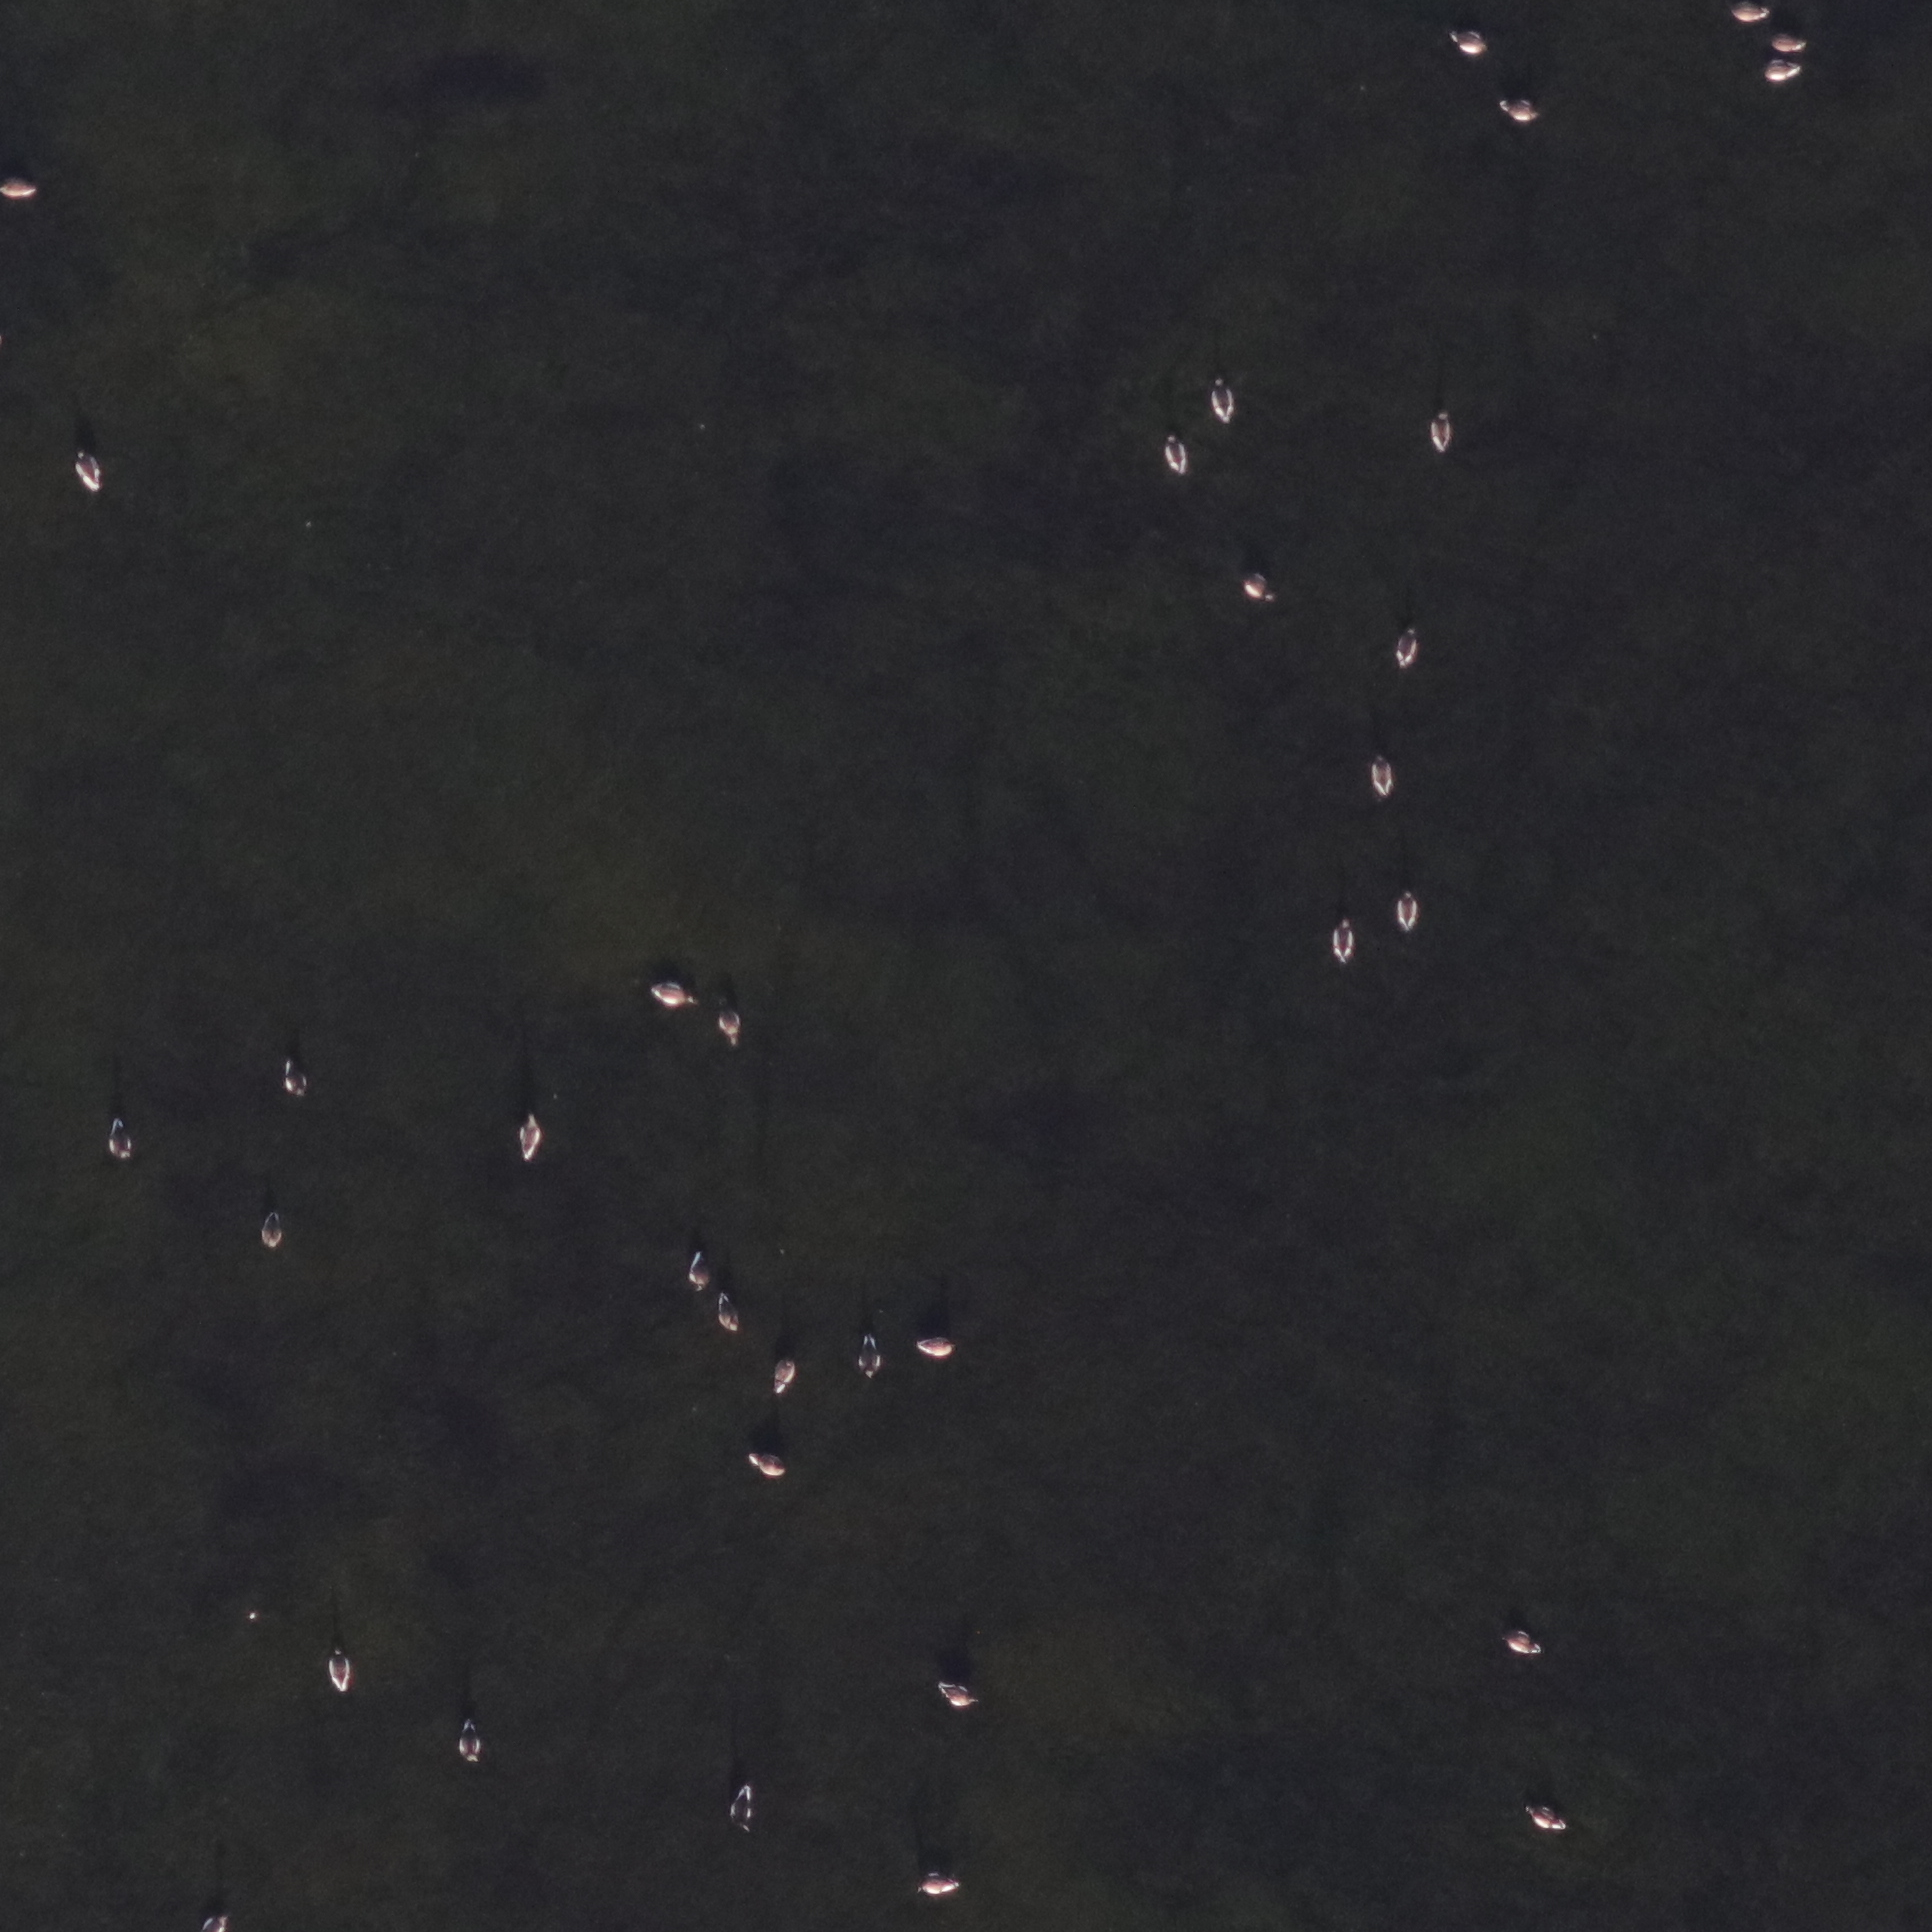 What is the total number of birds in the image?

35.